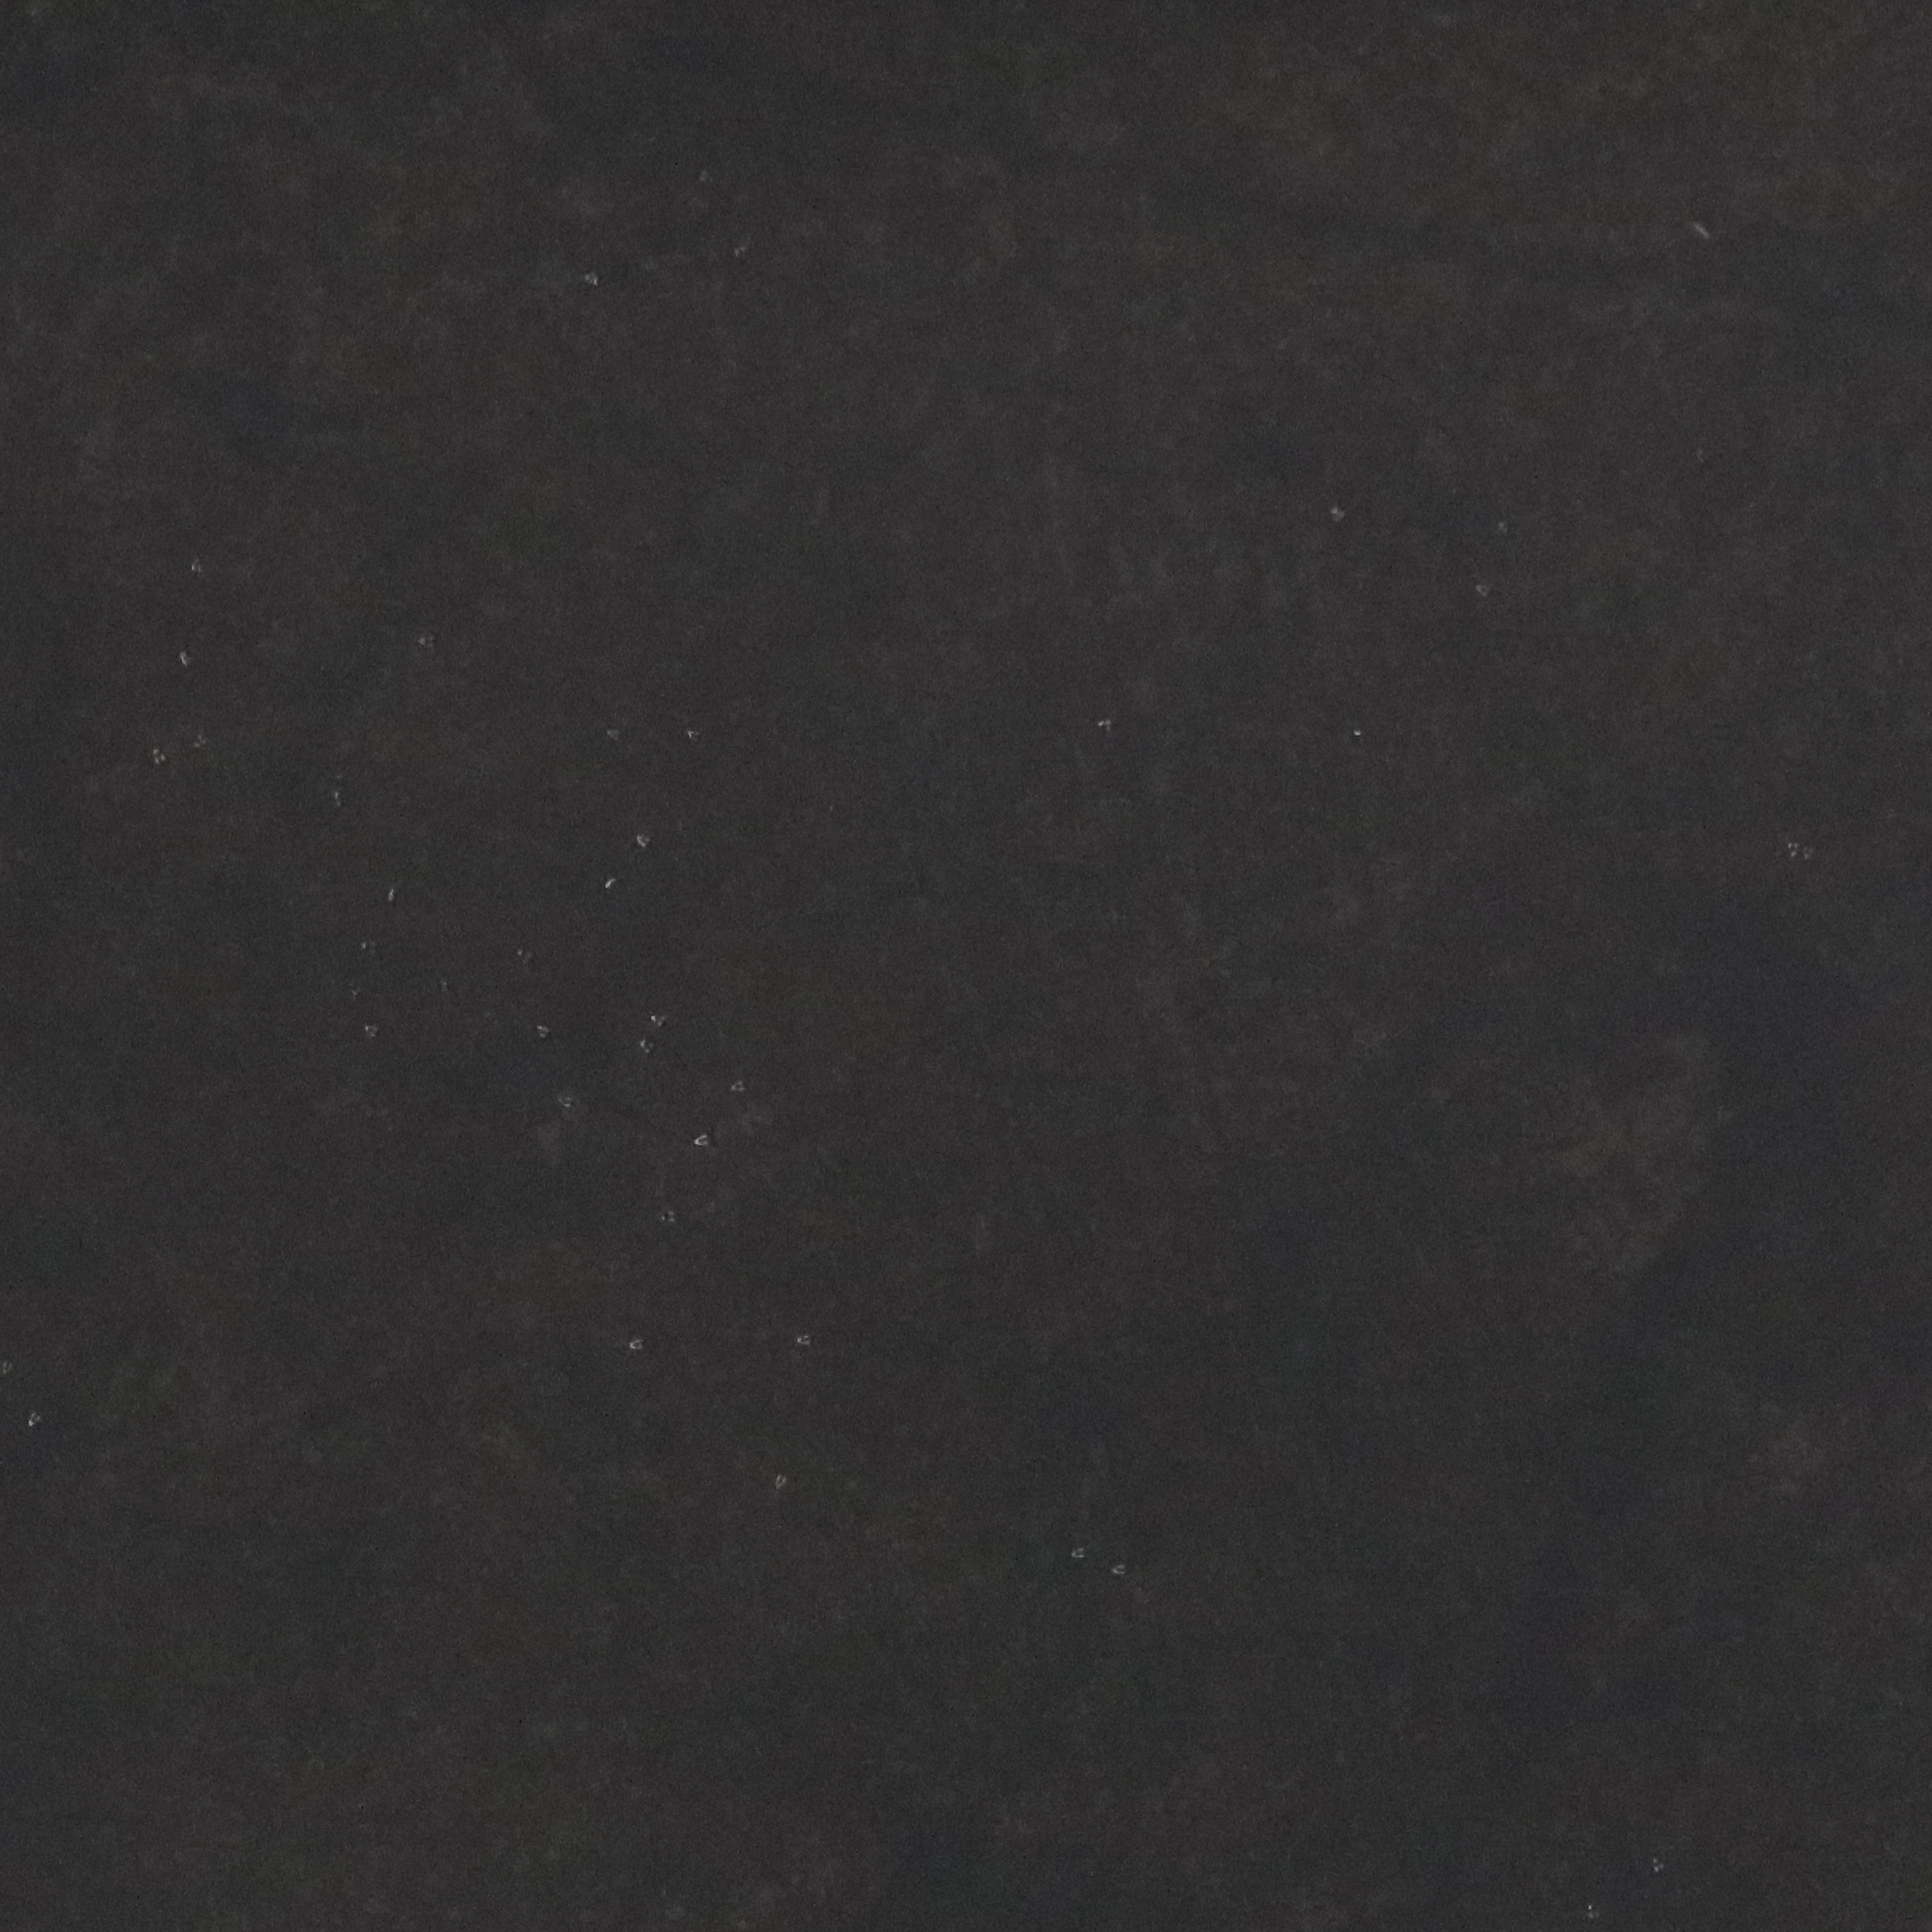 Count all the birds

41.